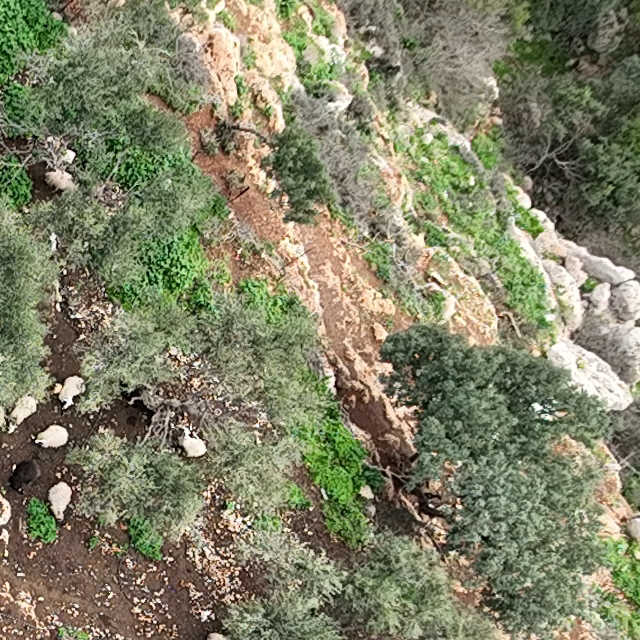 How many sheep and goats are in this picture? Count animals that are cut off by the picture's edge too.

9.